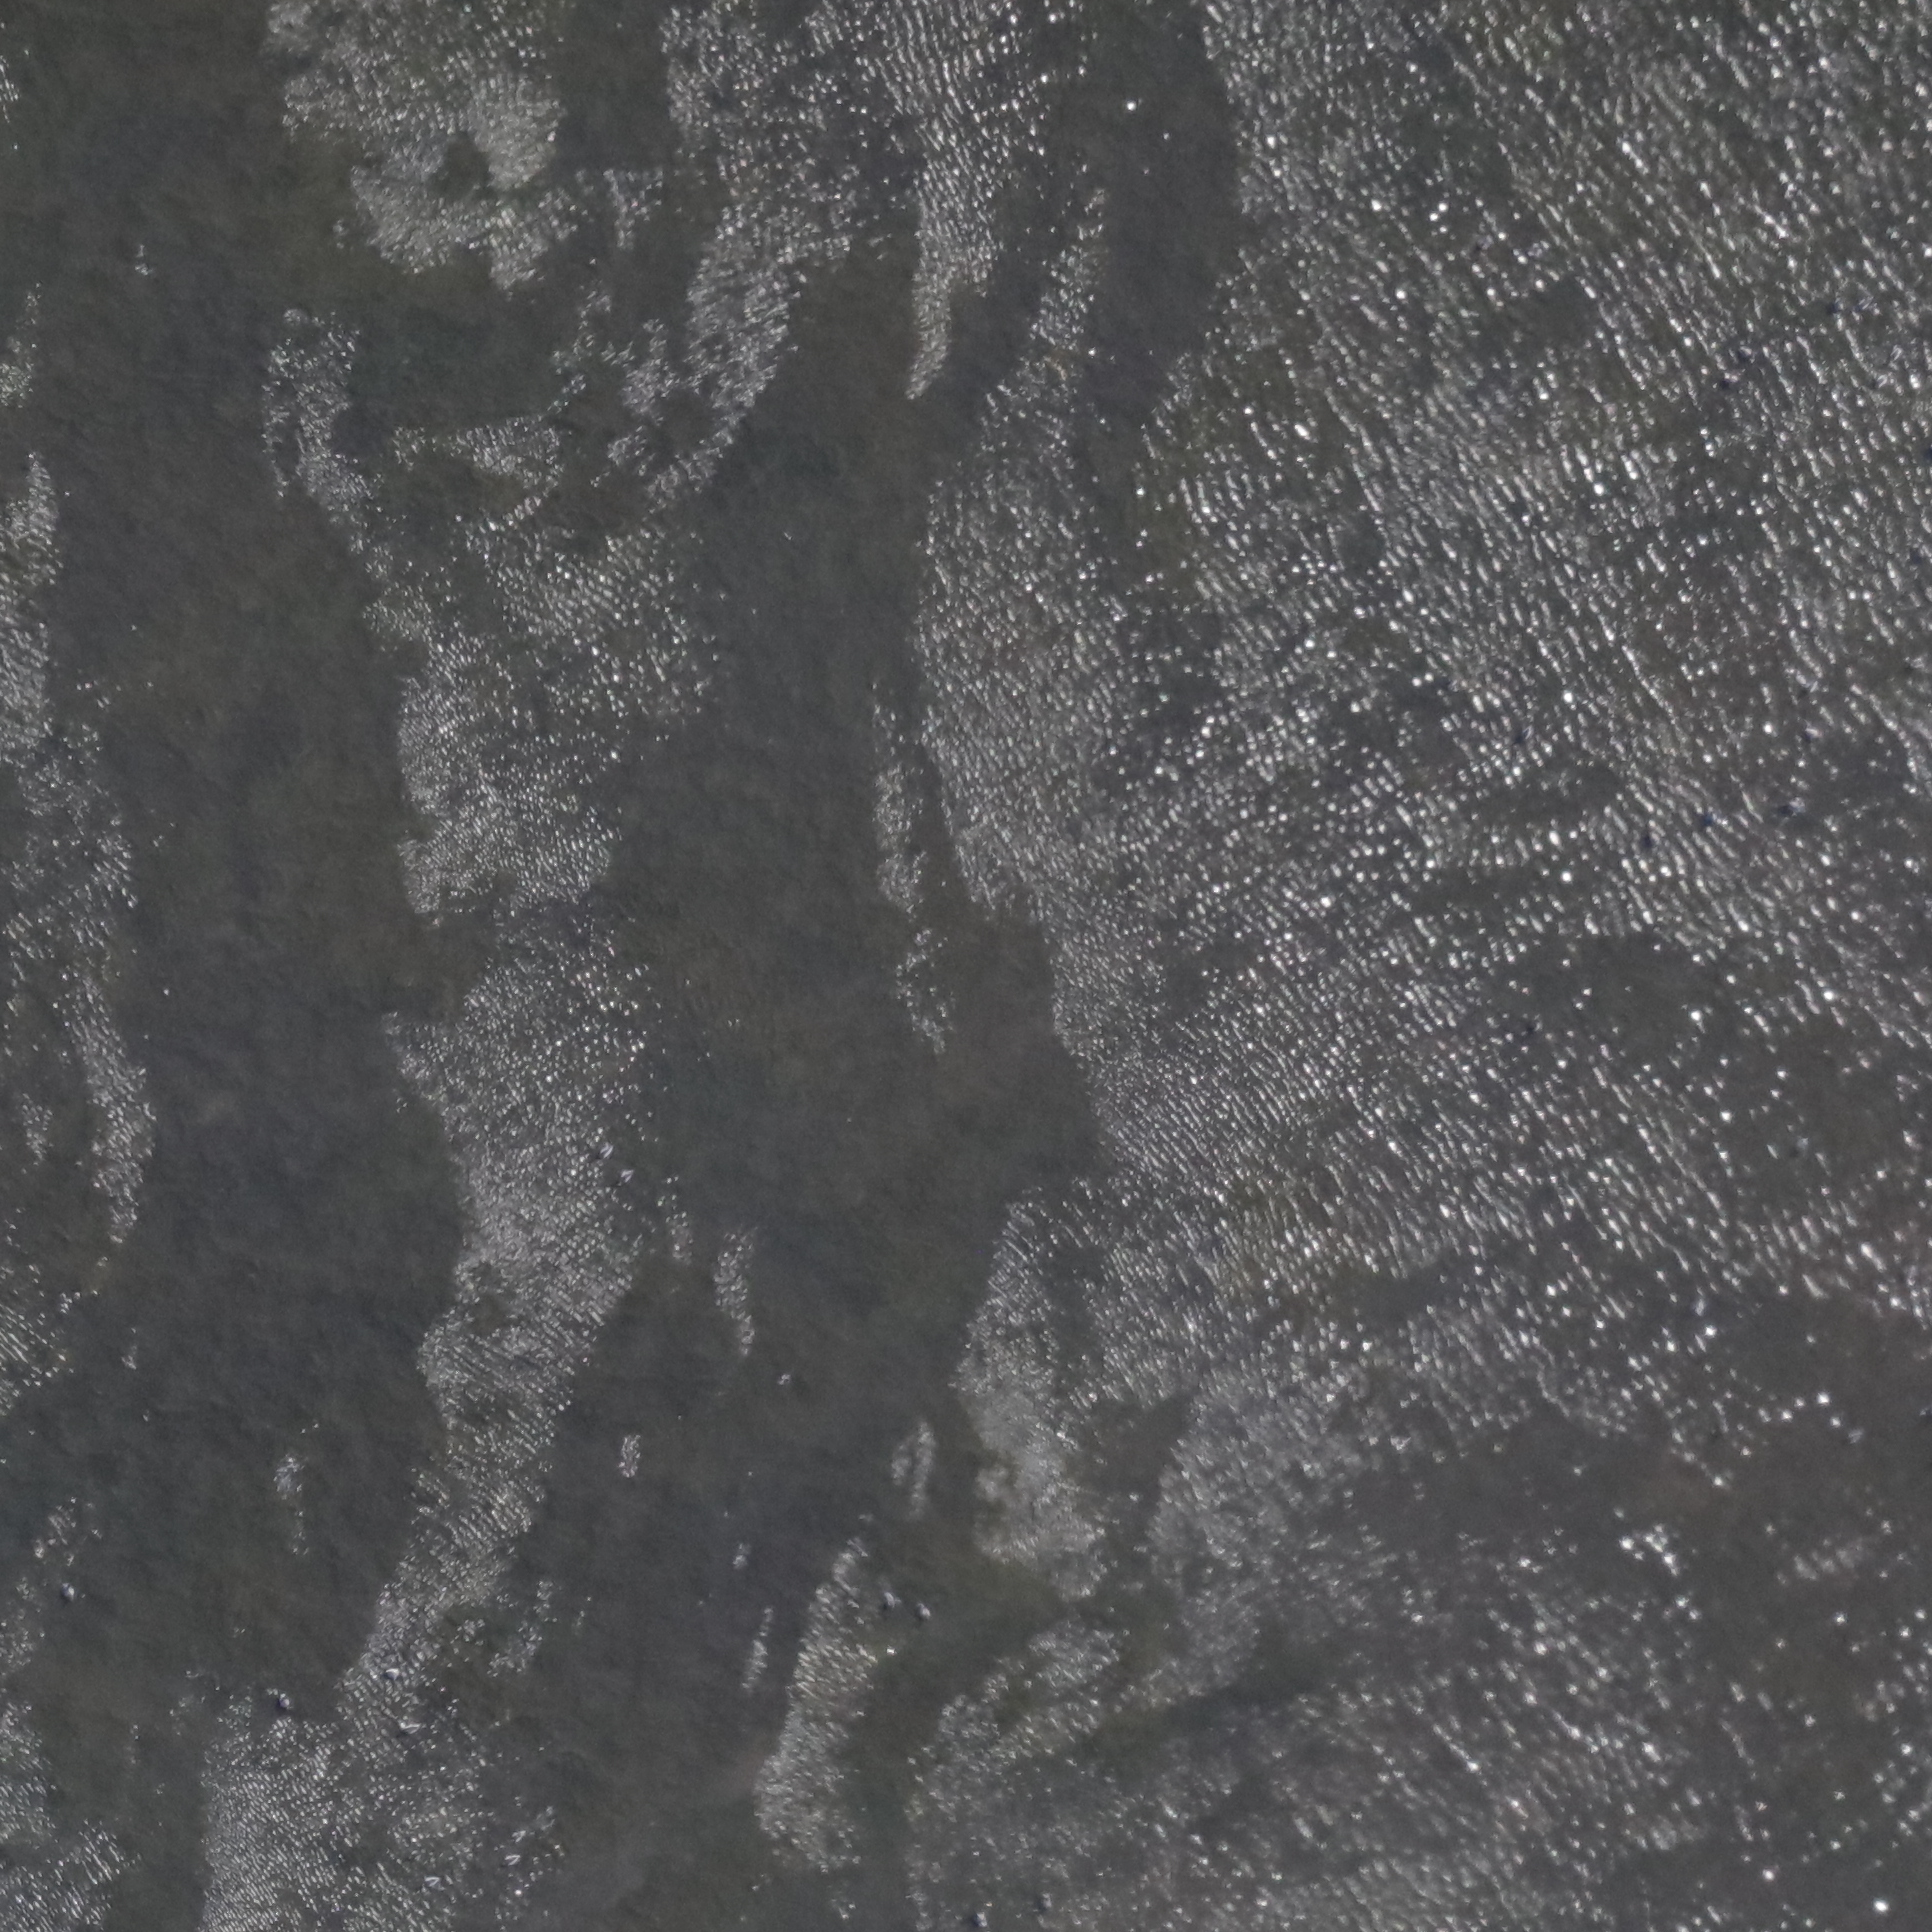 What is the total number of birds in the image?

31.